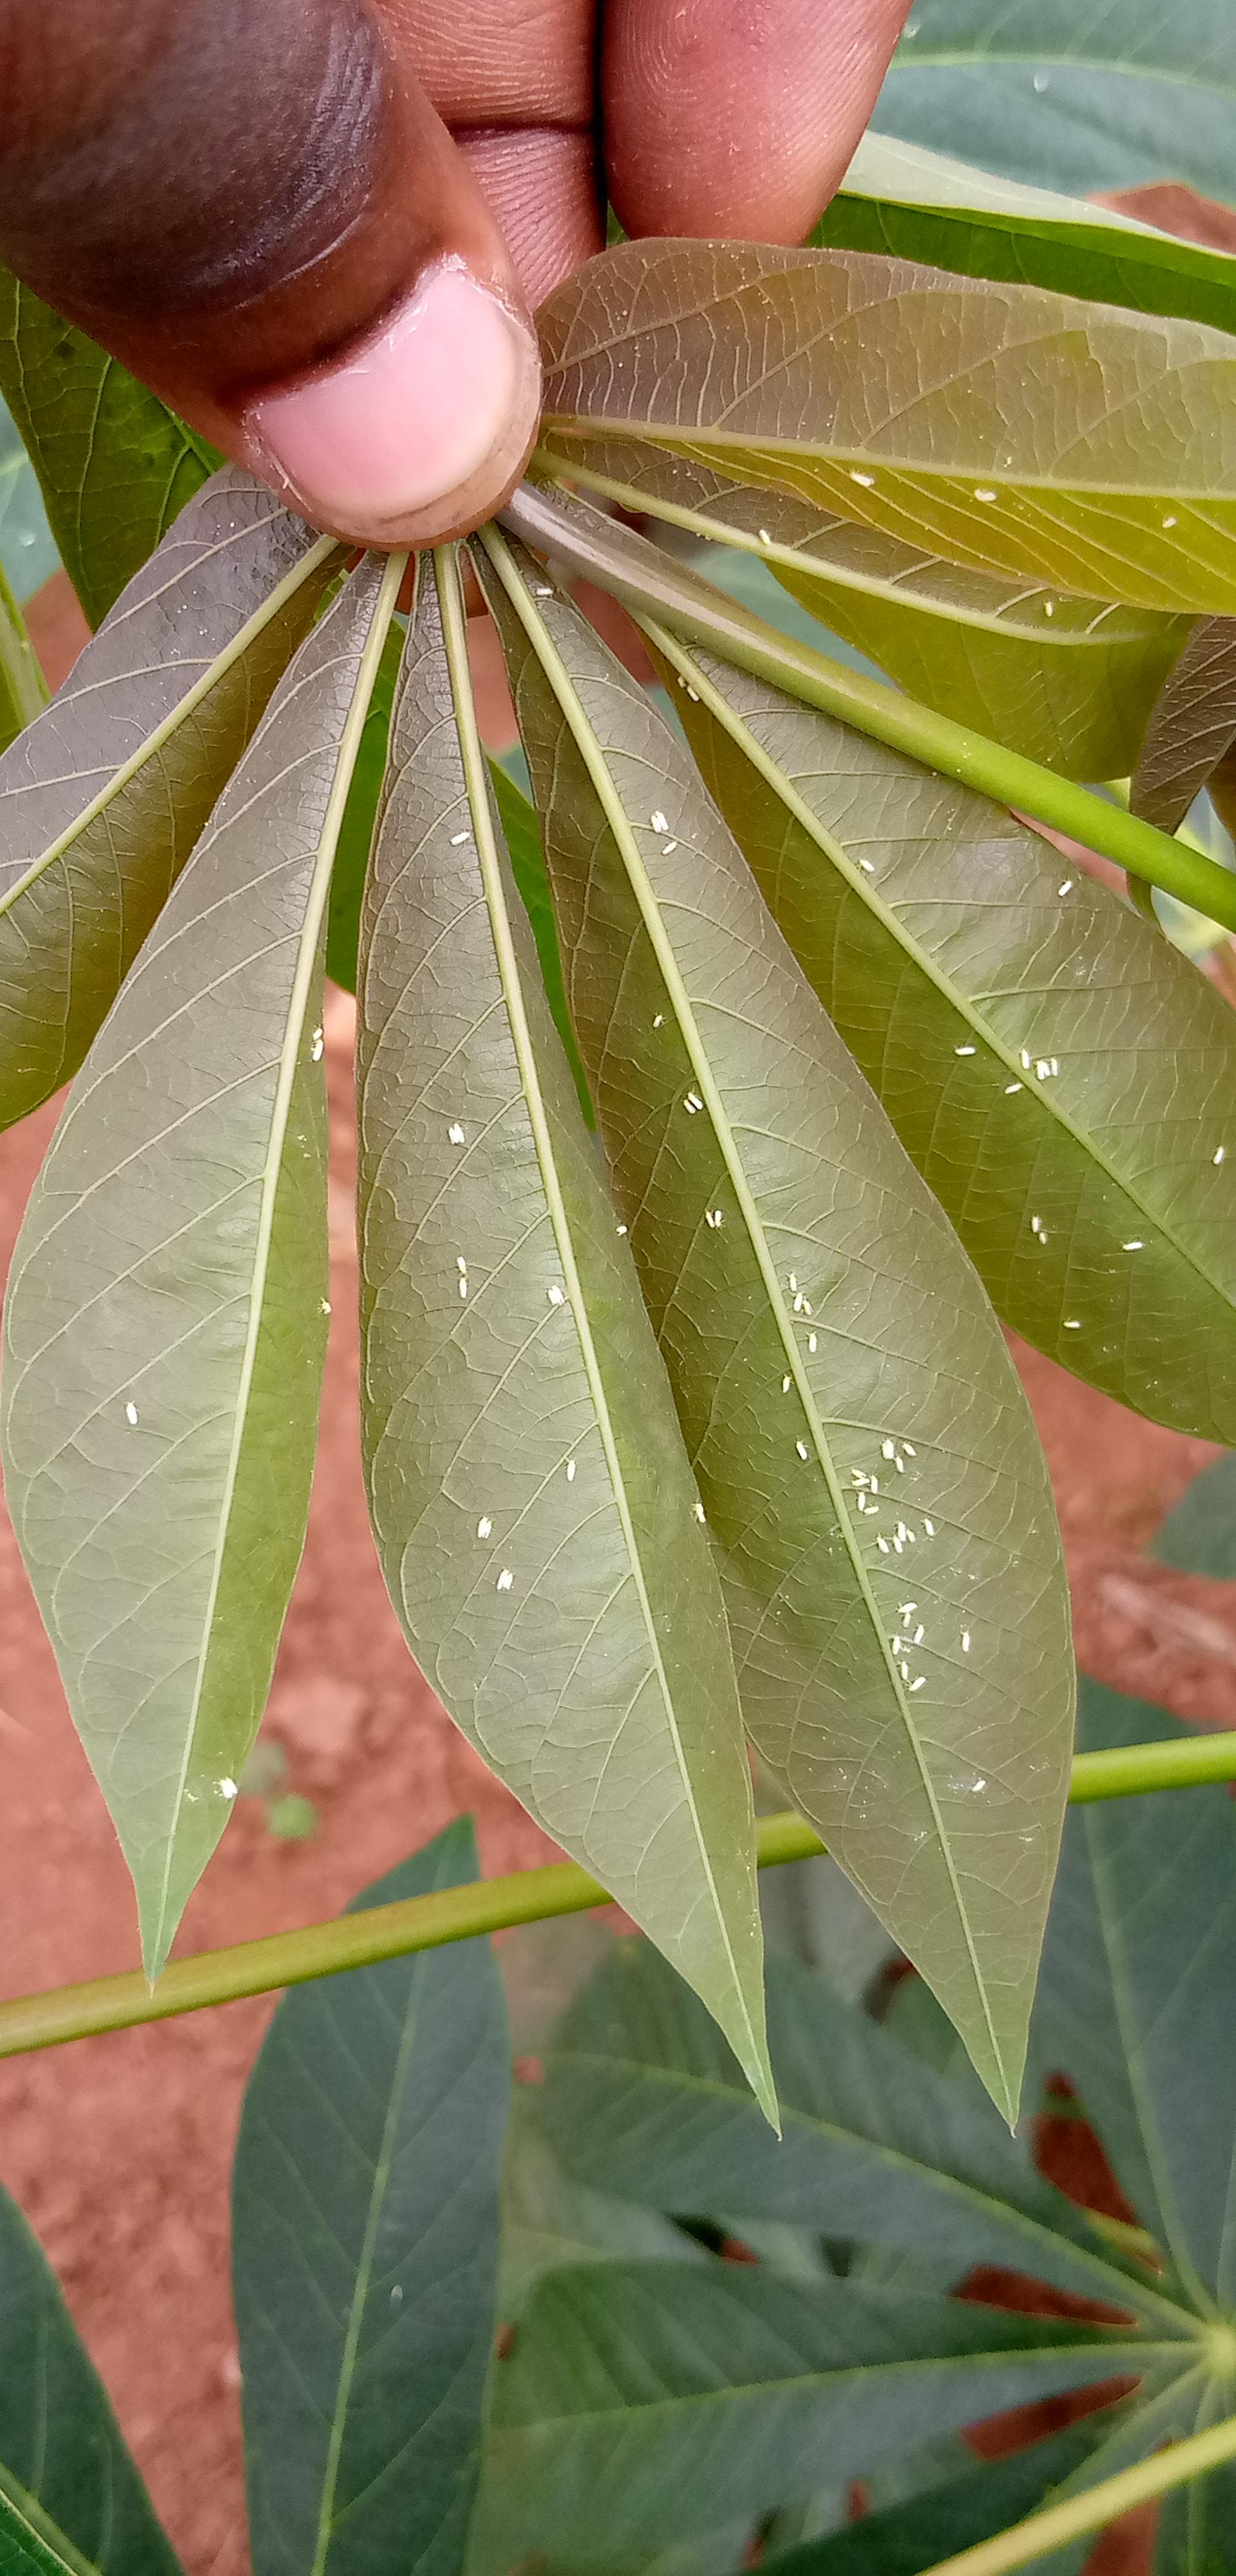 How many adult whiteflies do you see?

58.